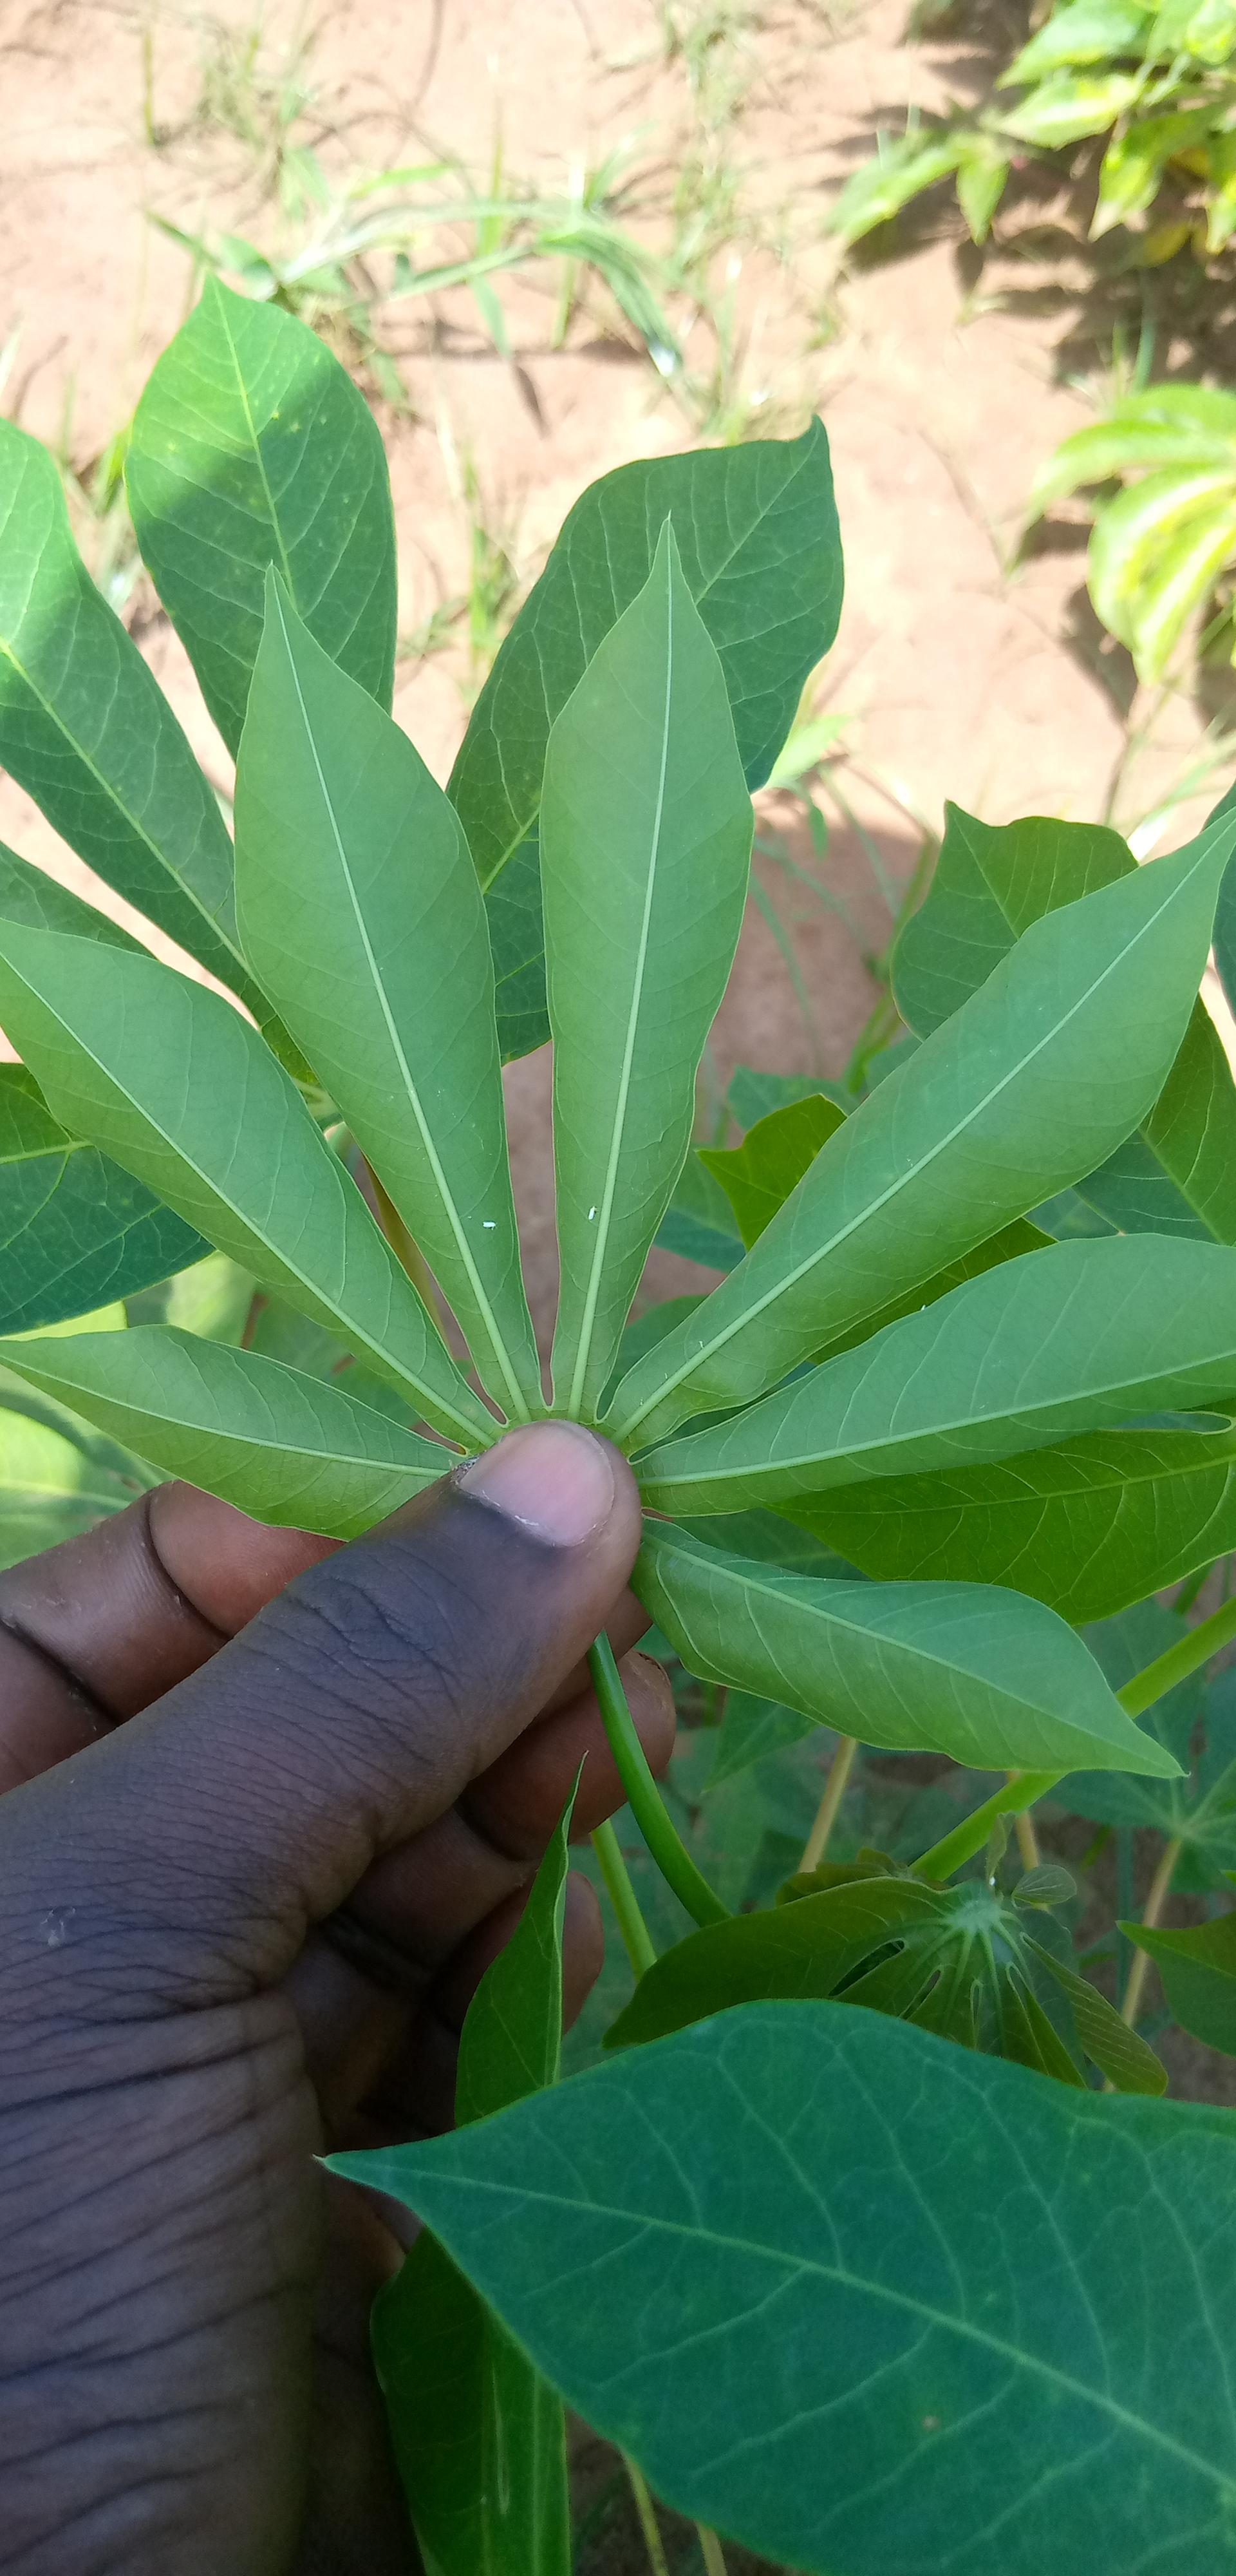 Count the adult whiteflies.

2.